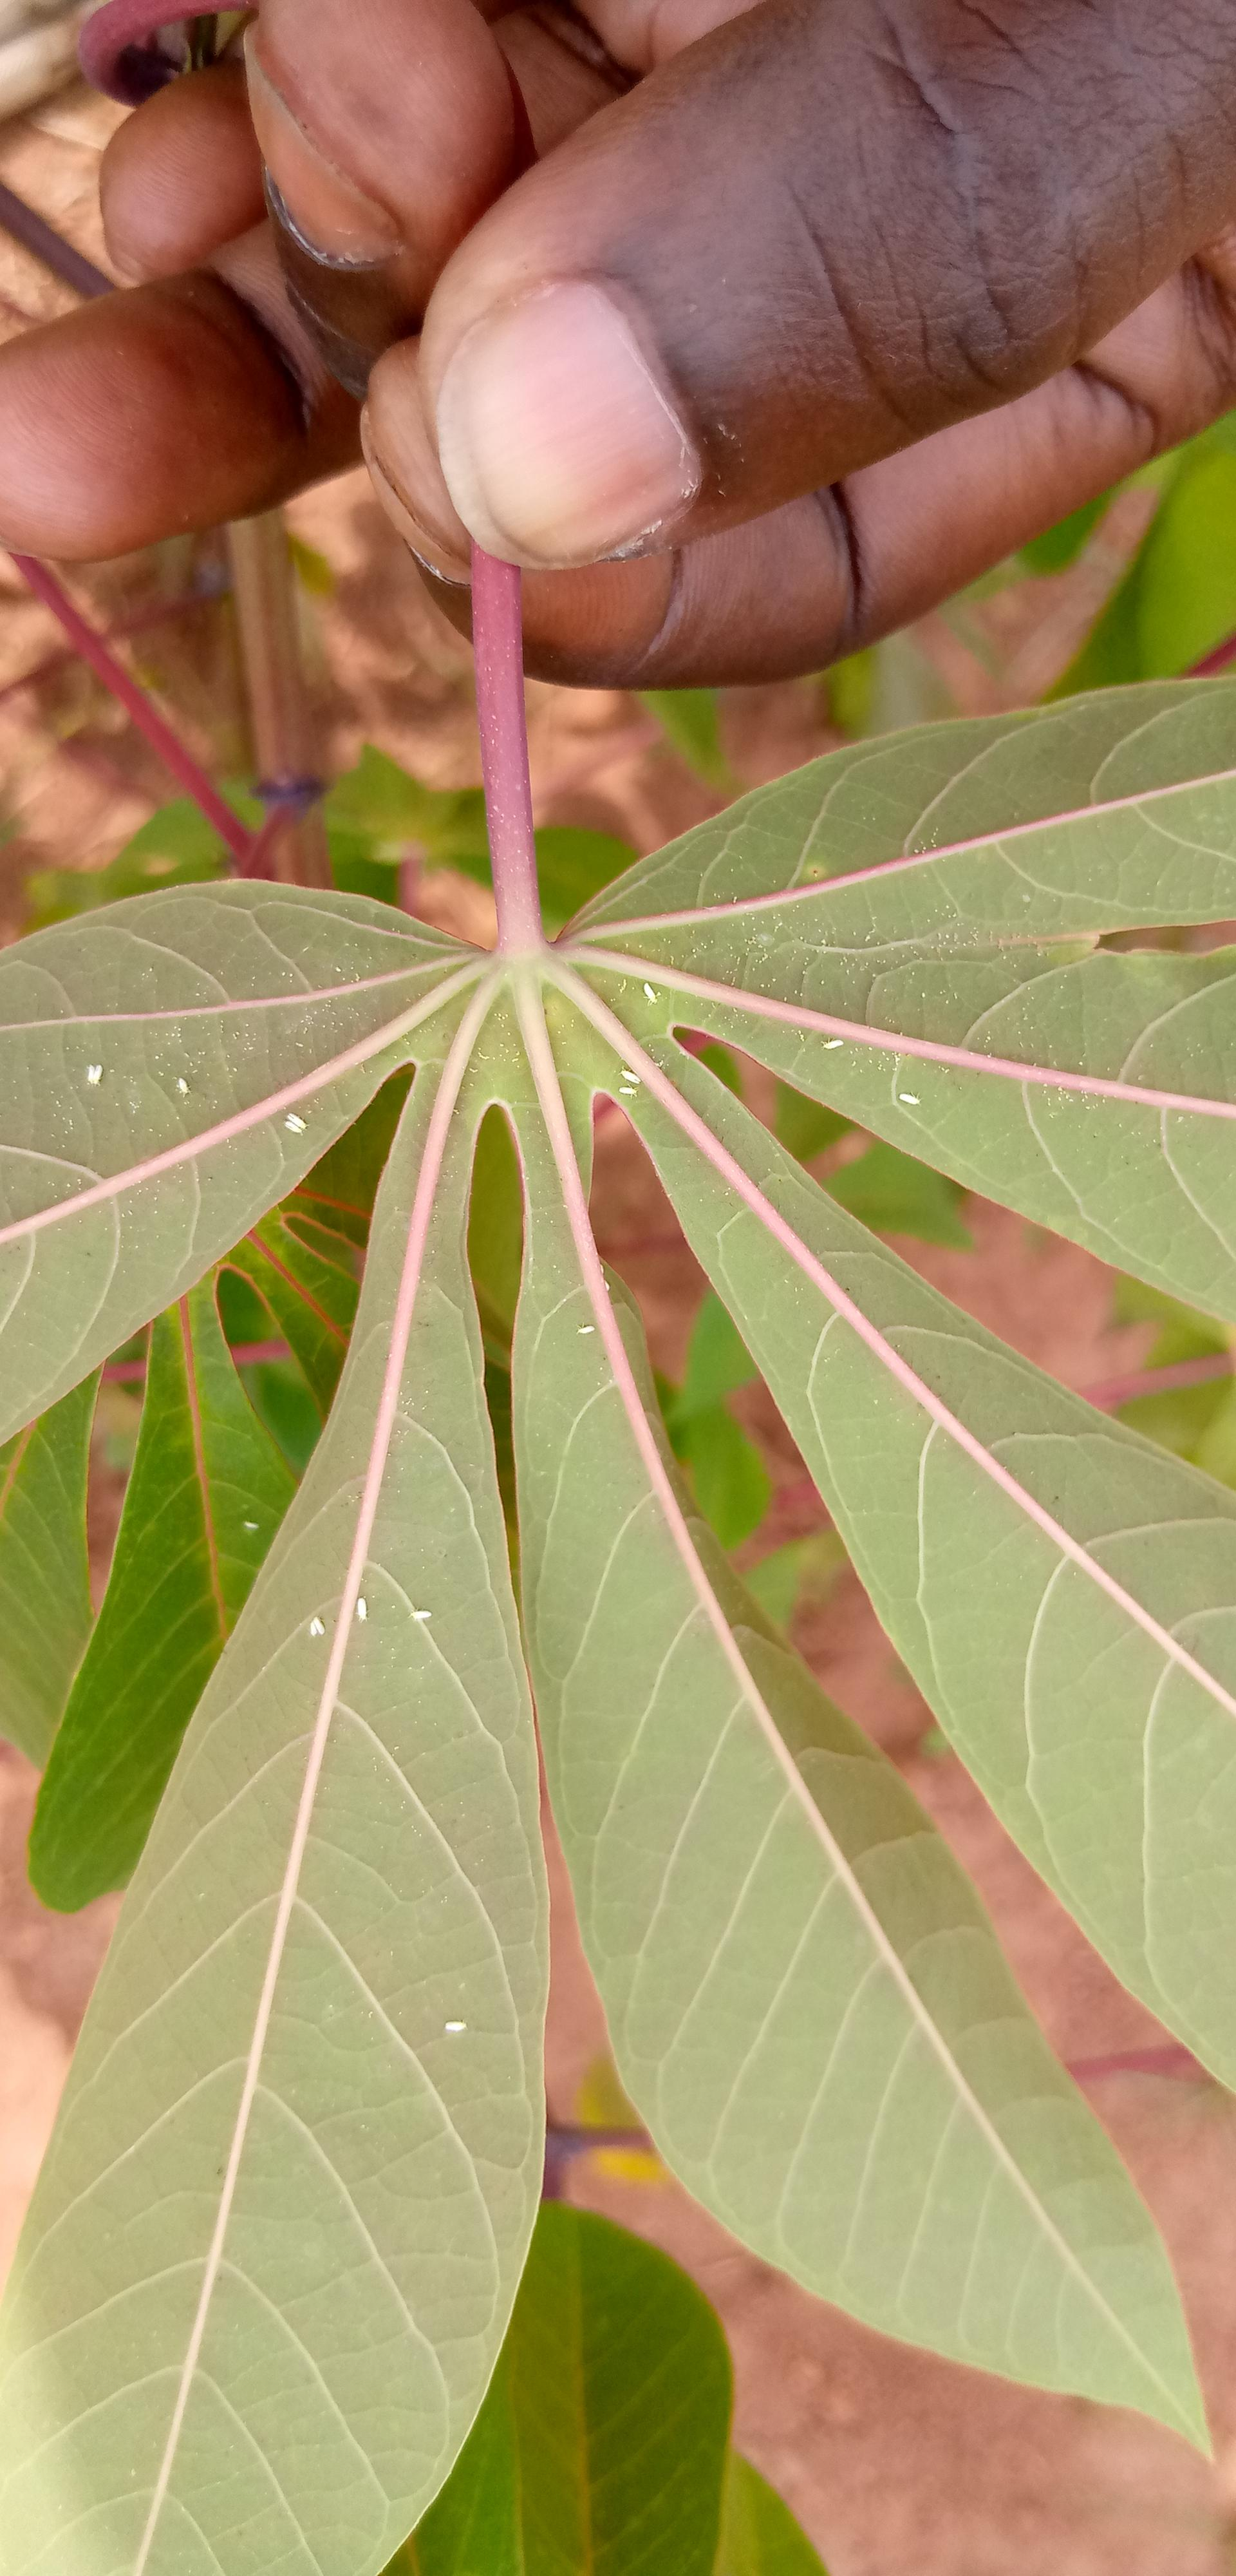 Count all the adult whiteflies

16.